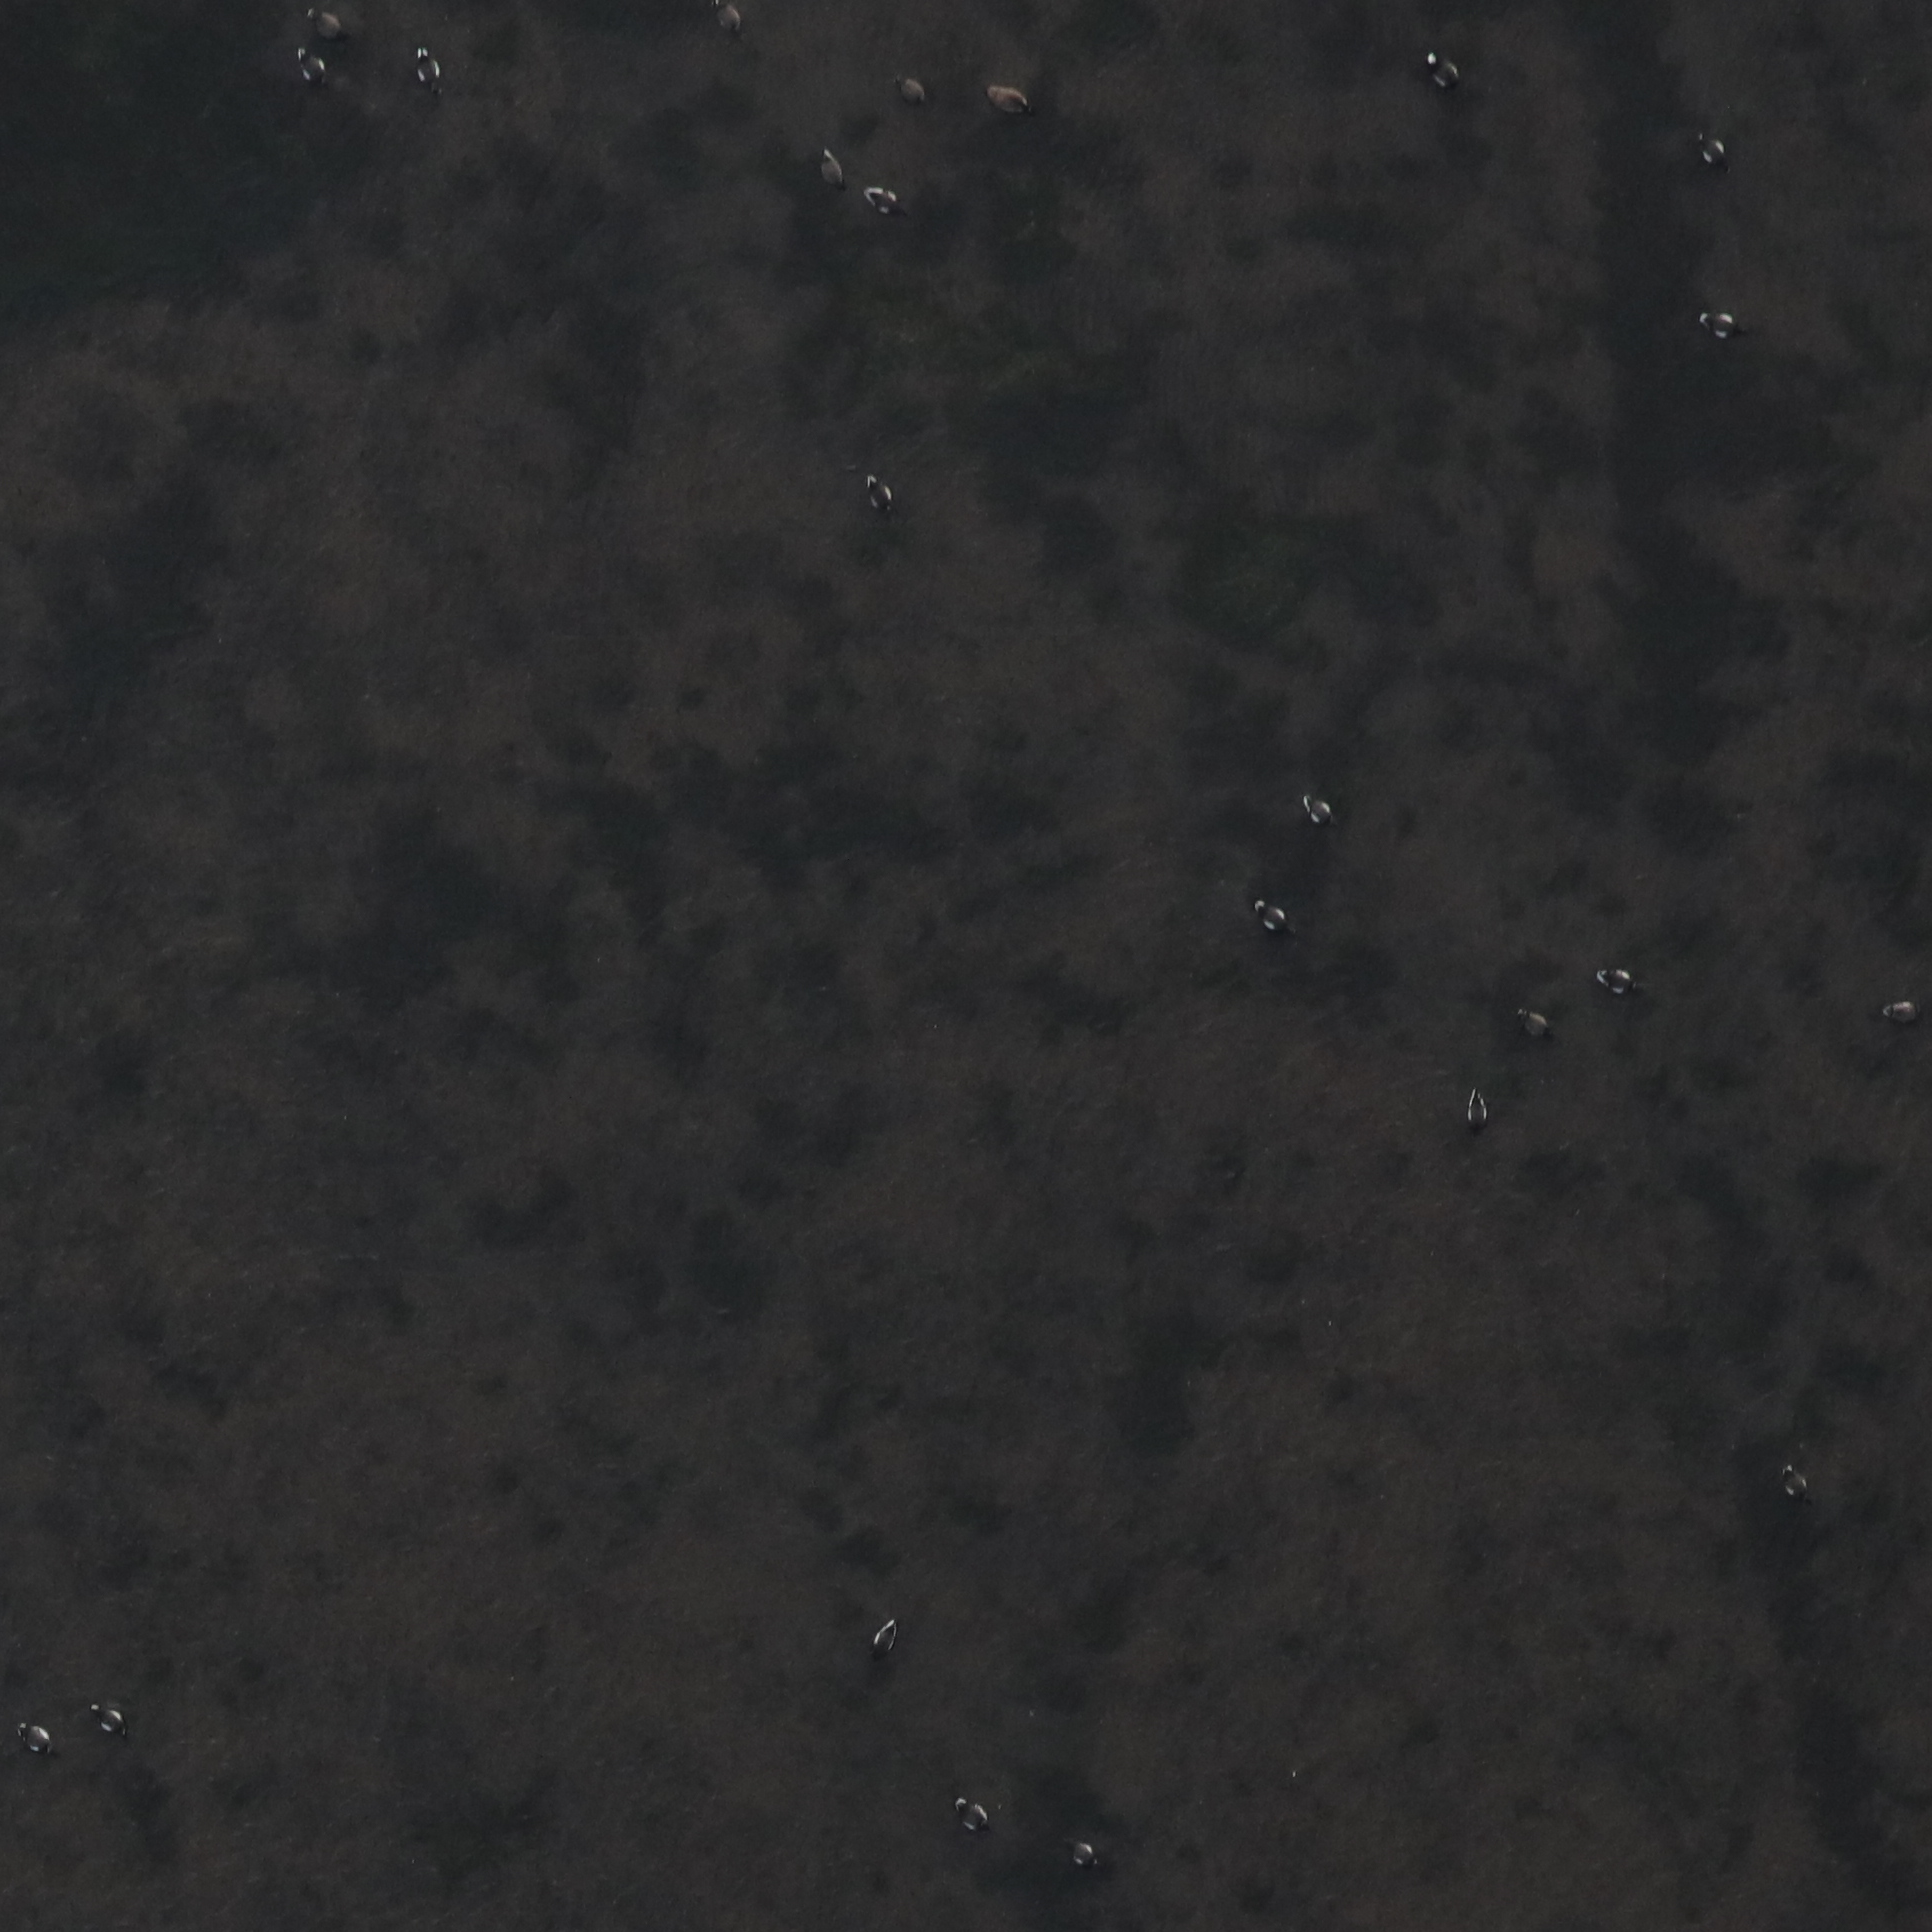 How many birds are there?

24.